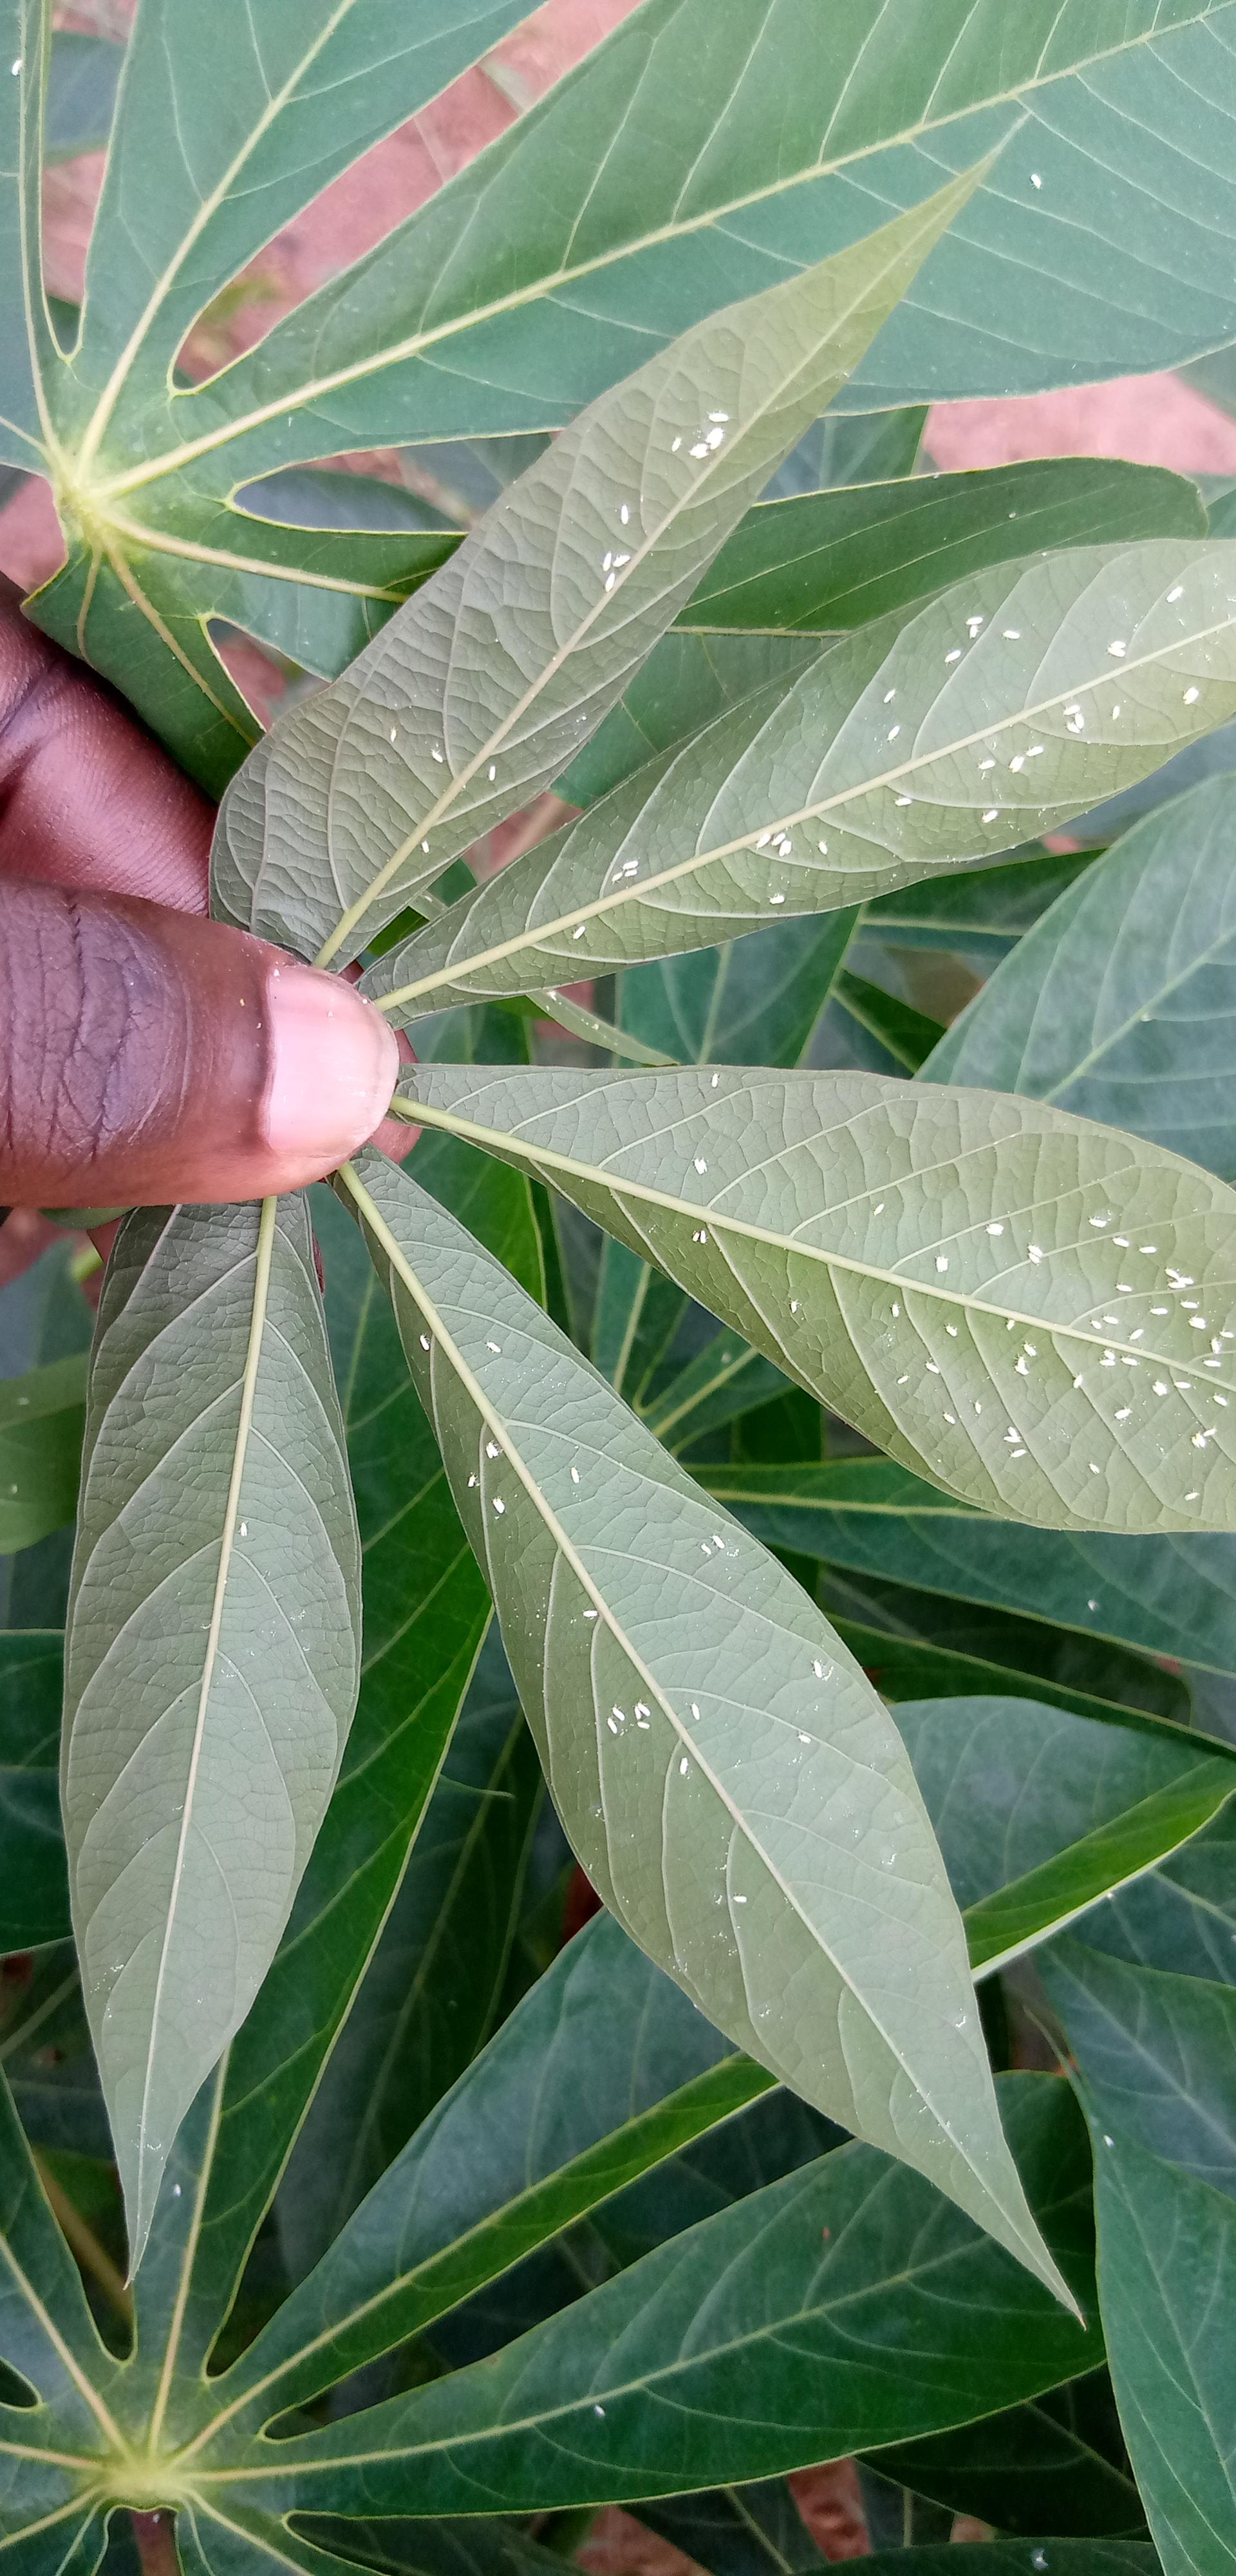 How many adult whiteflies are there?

105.